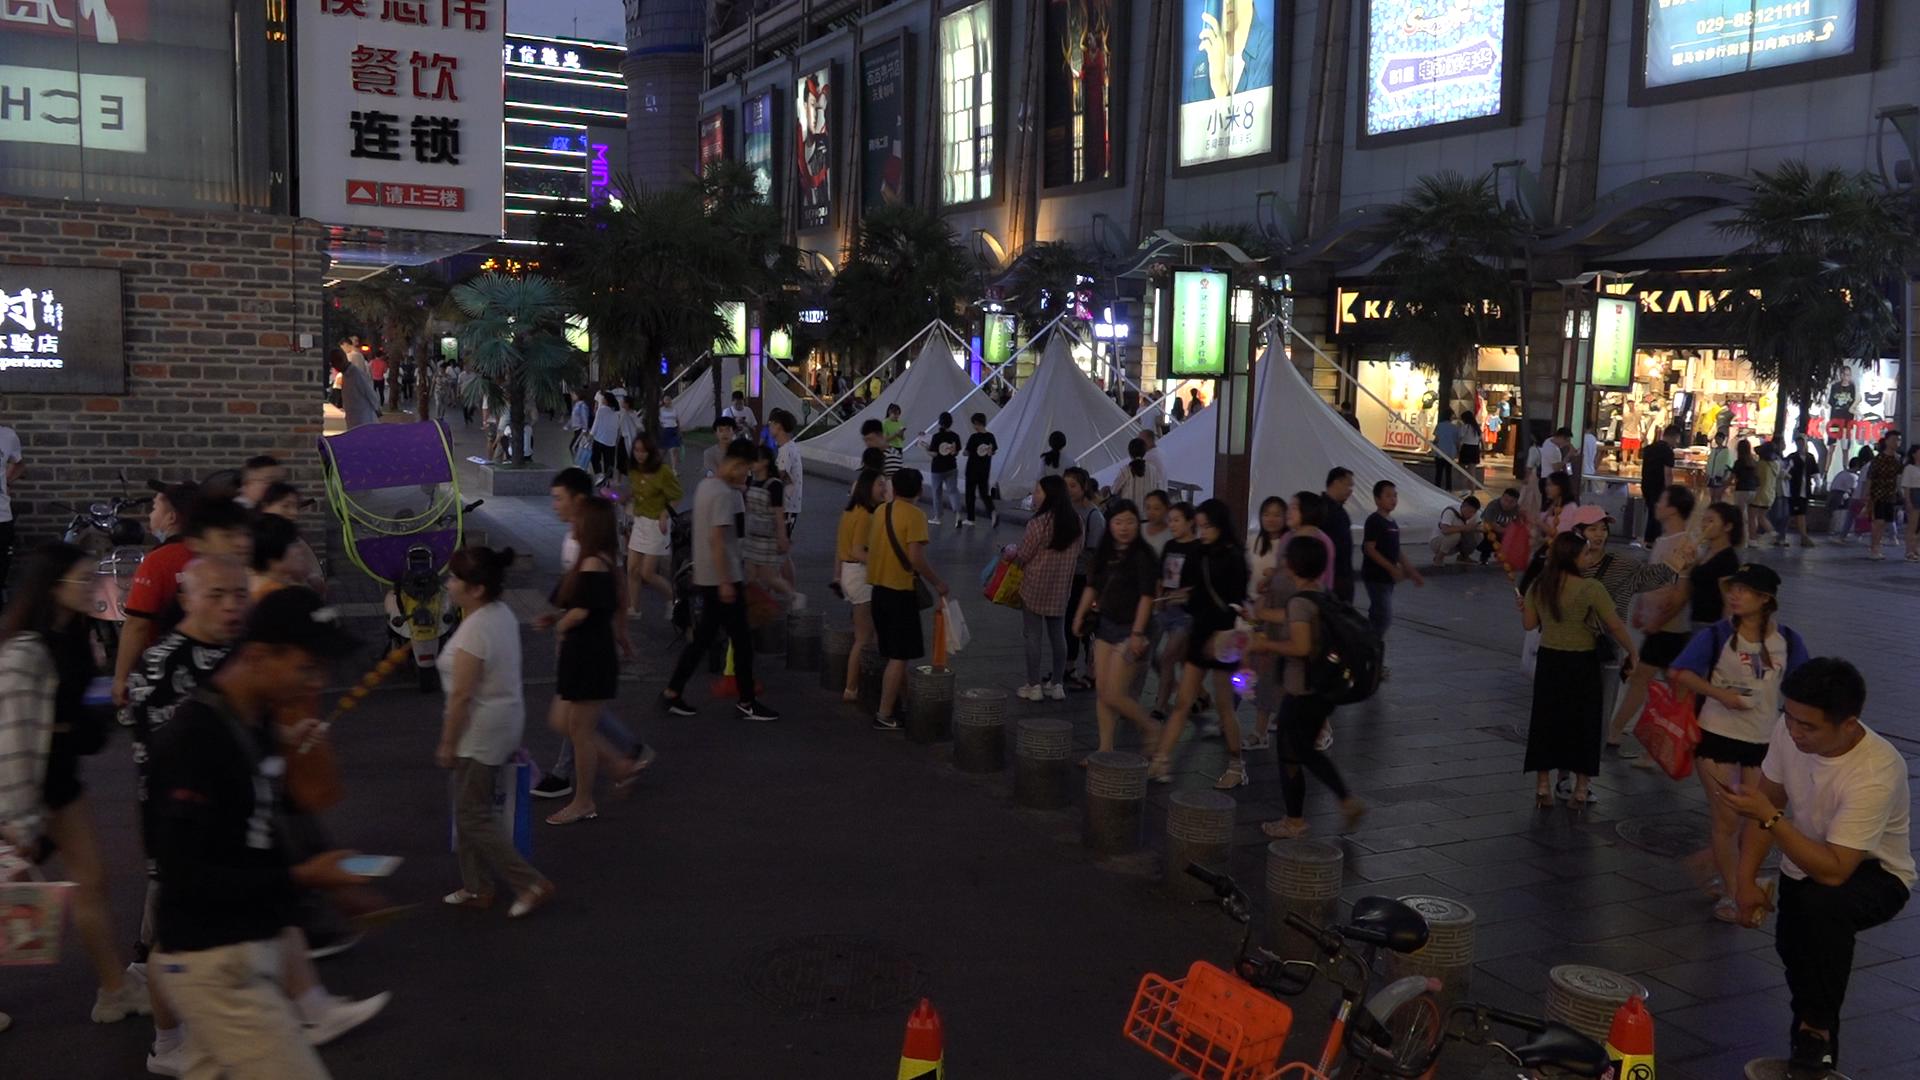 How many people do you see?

114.